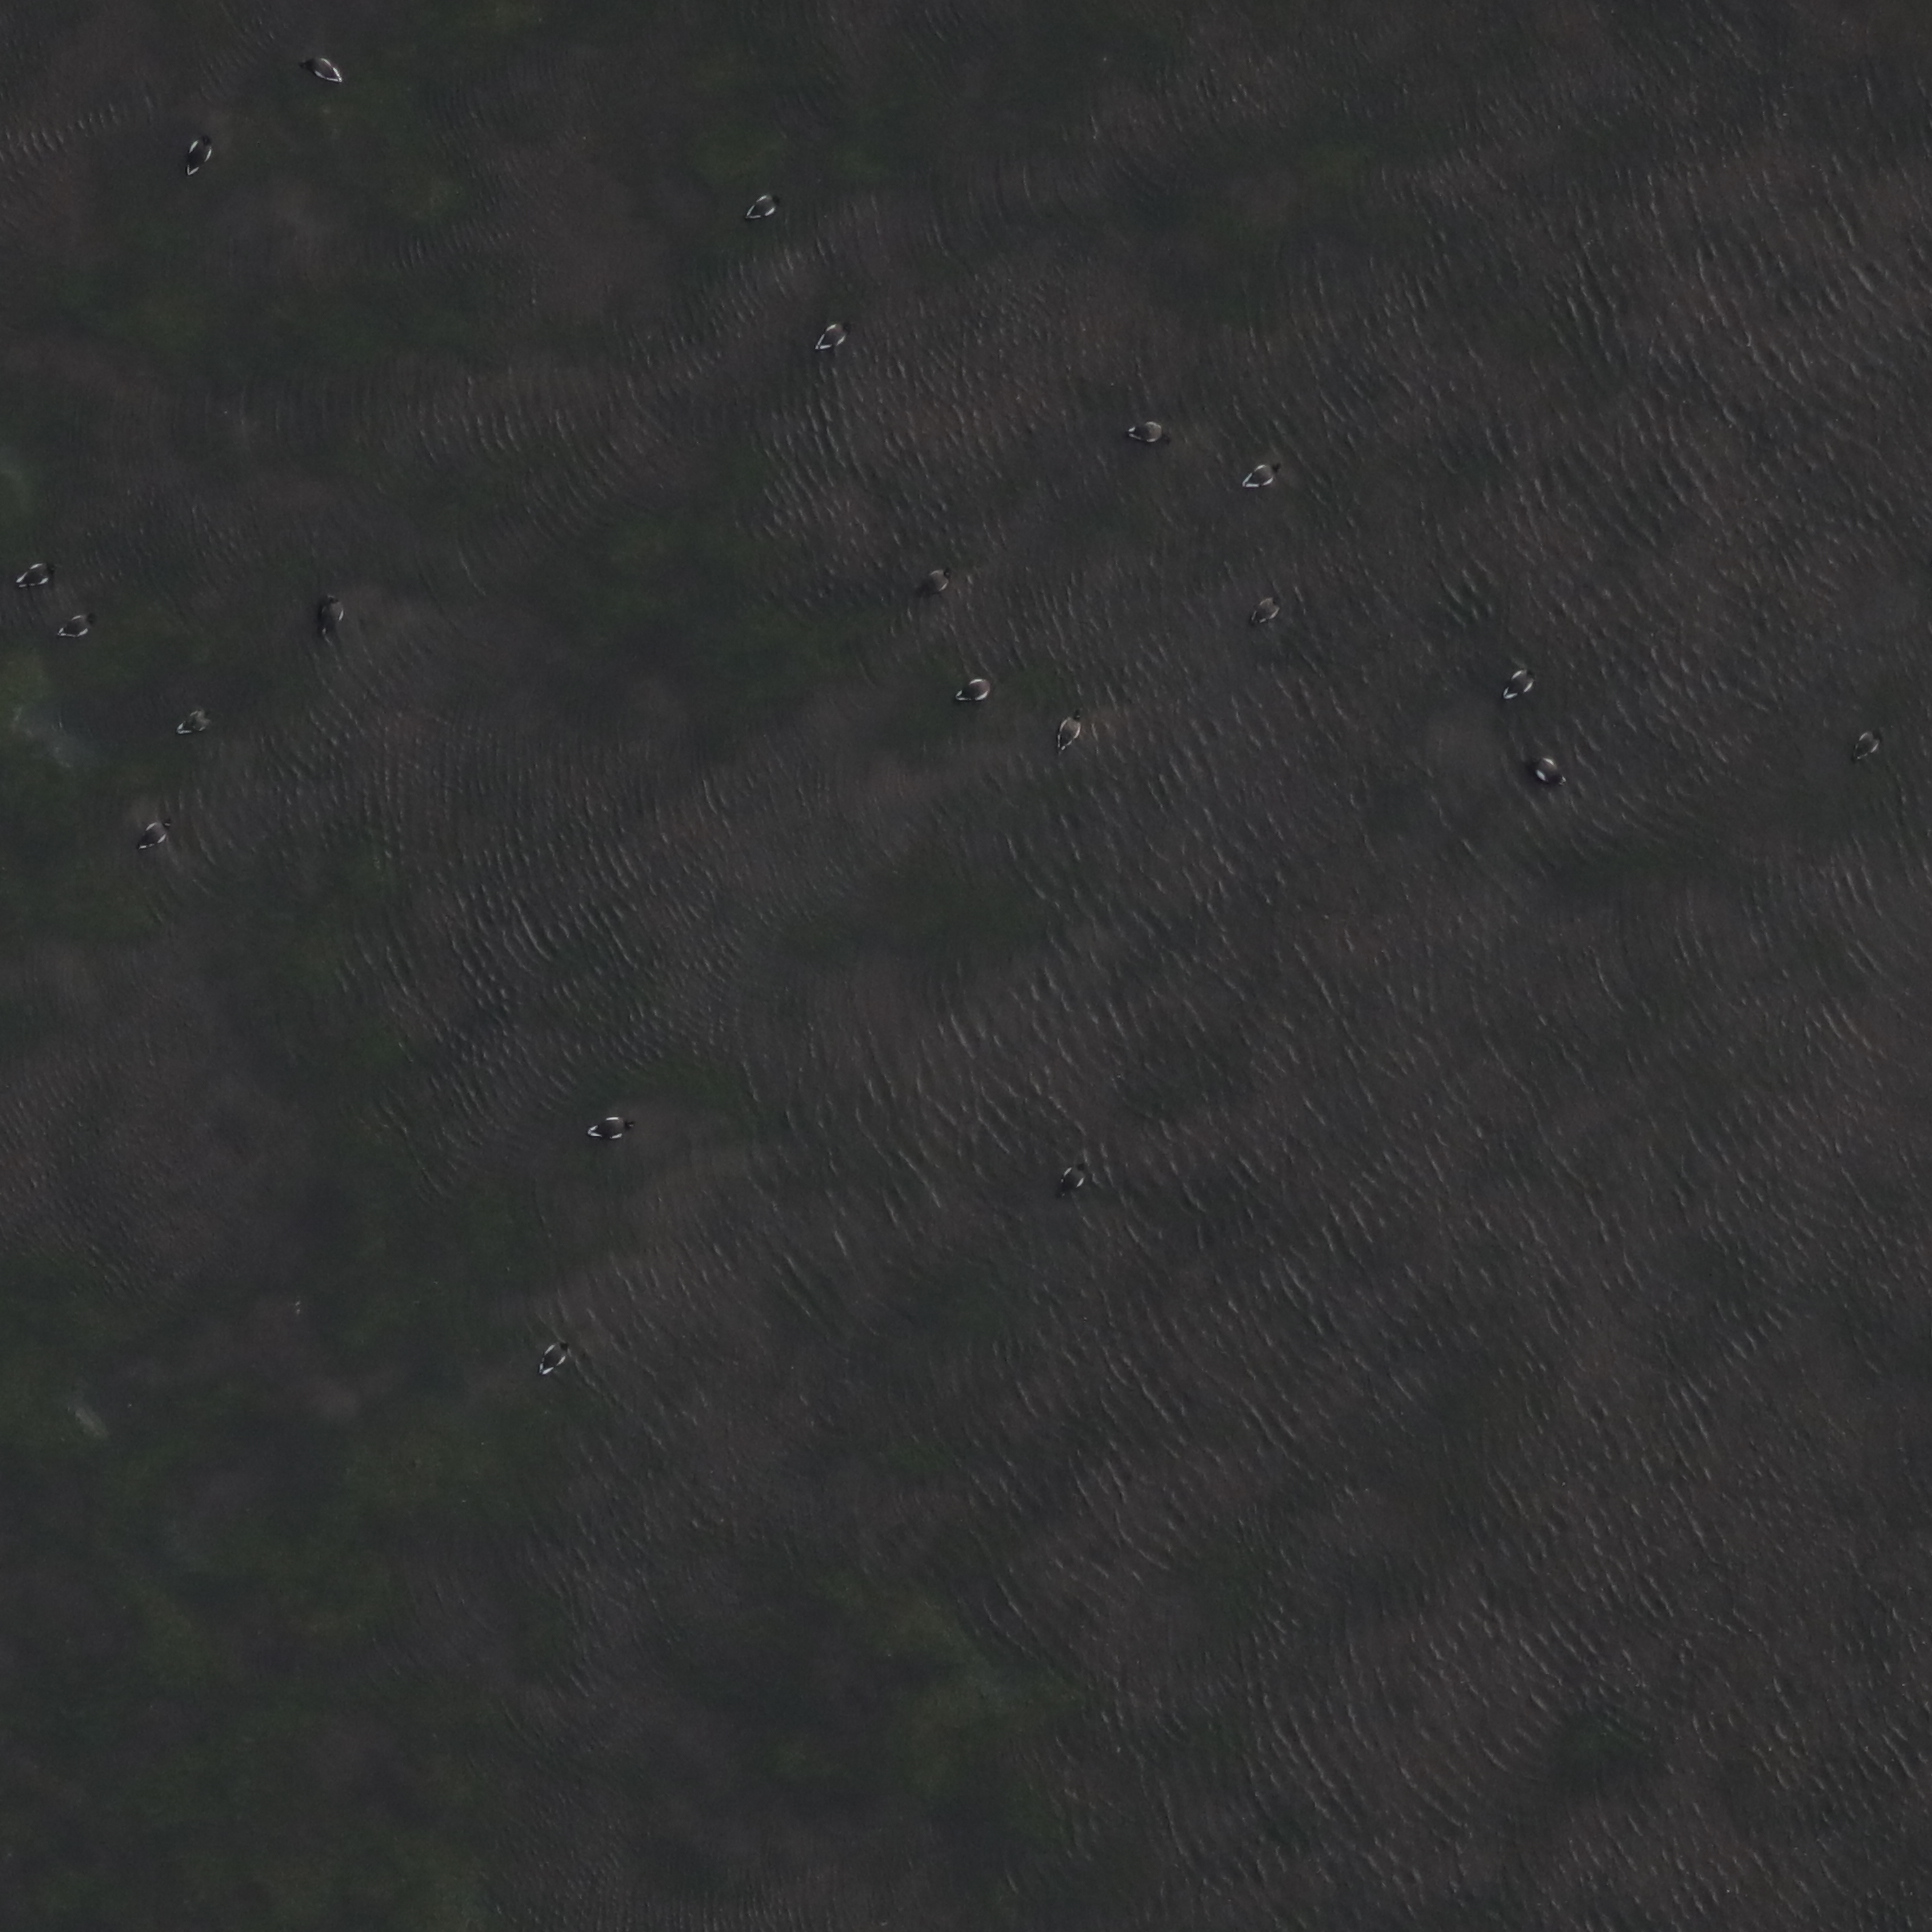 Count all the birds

21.